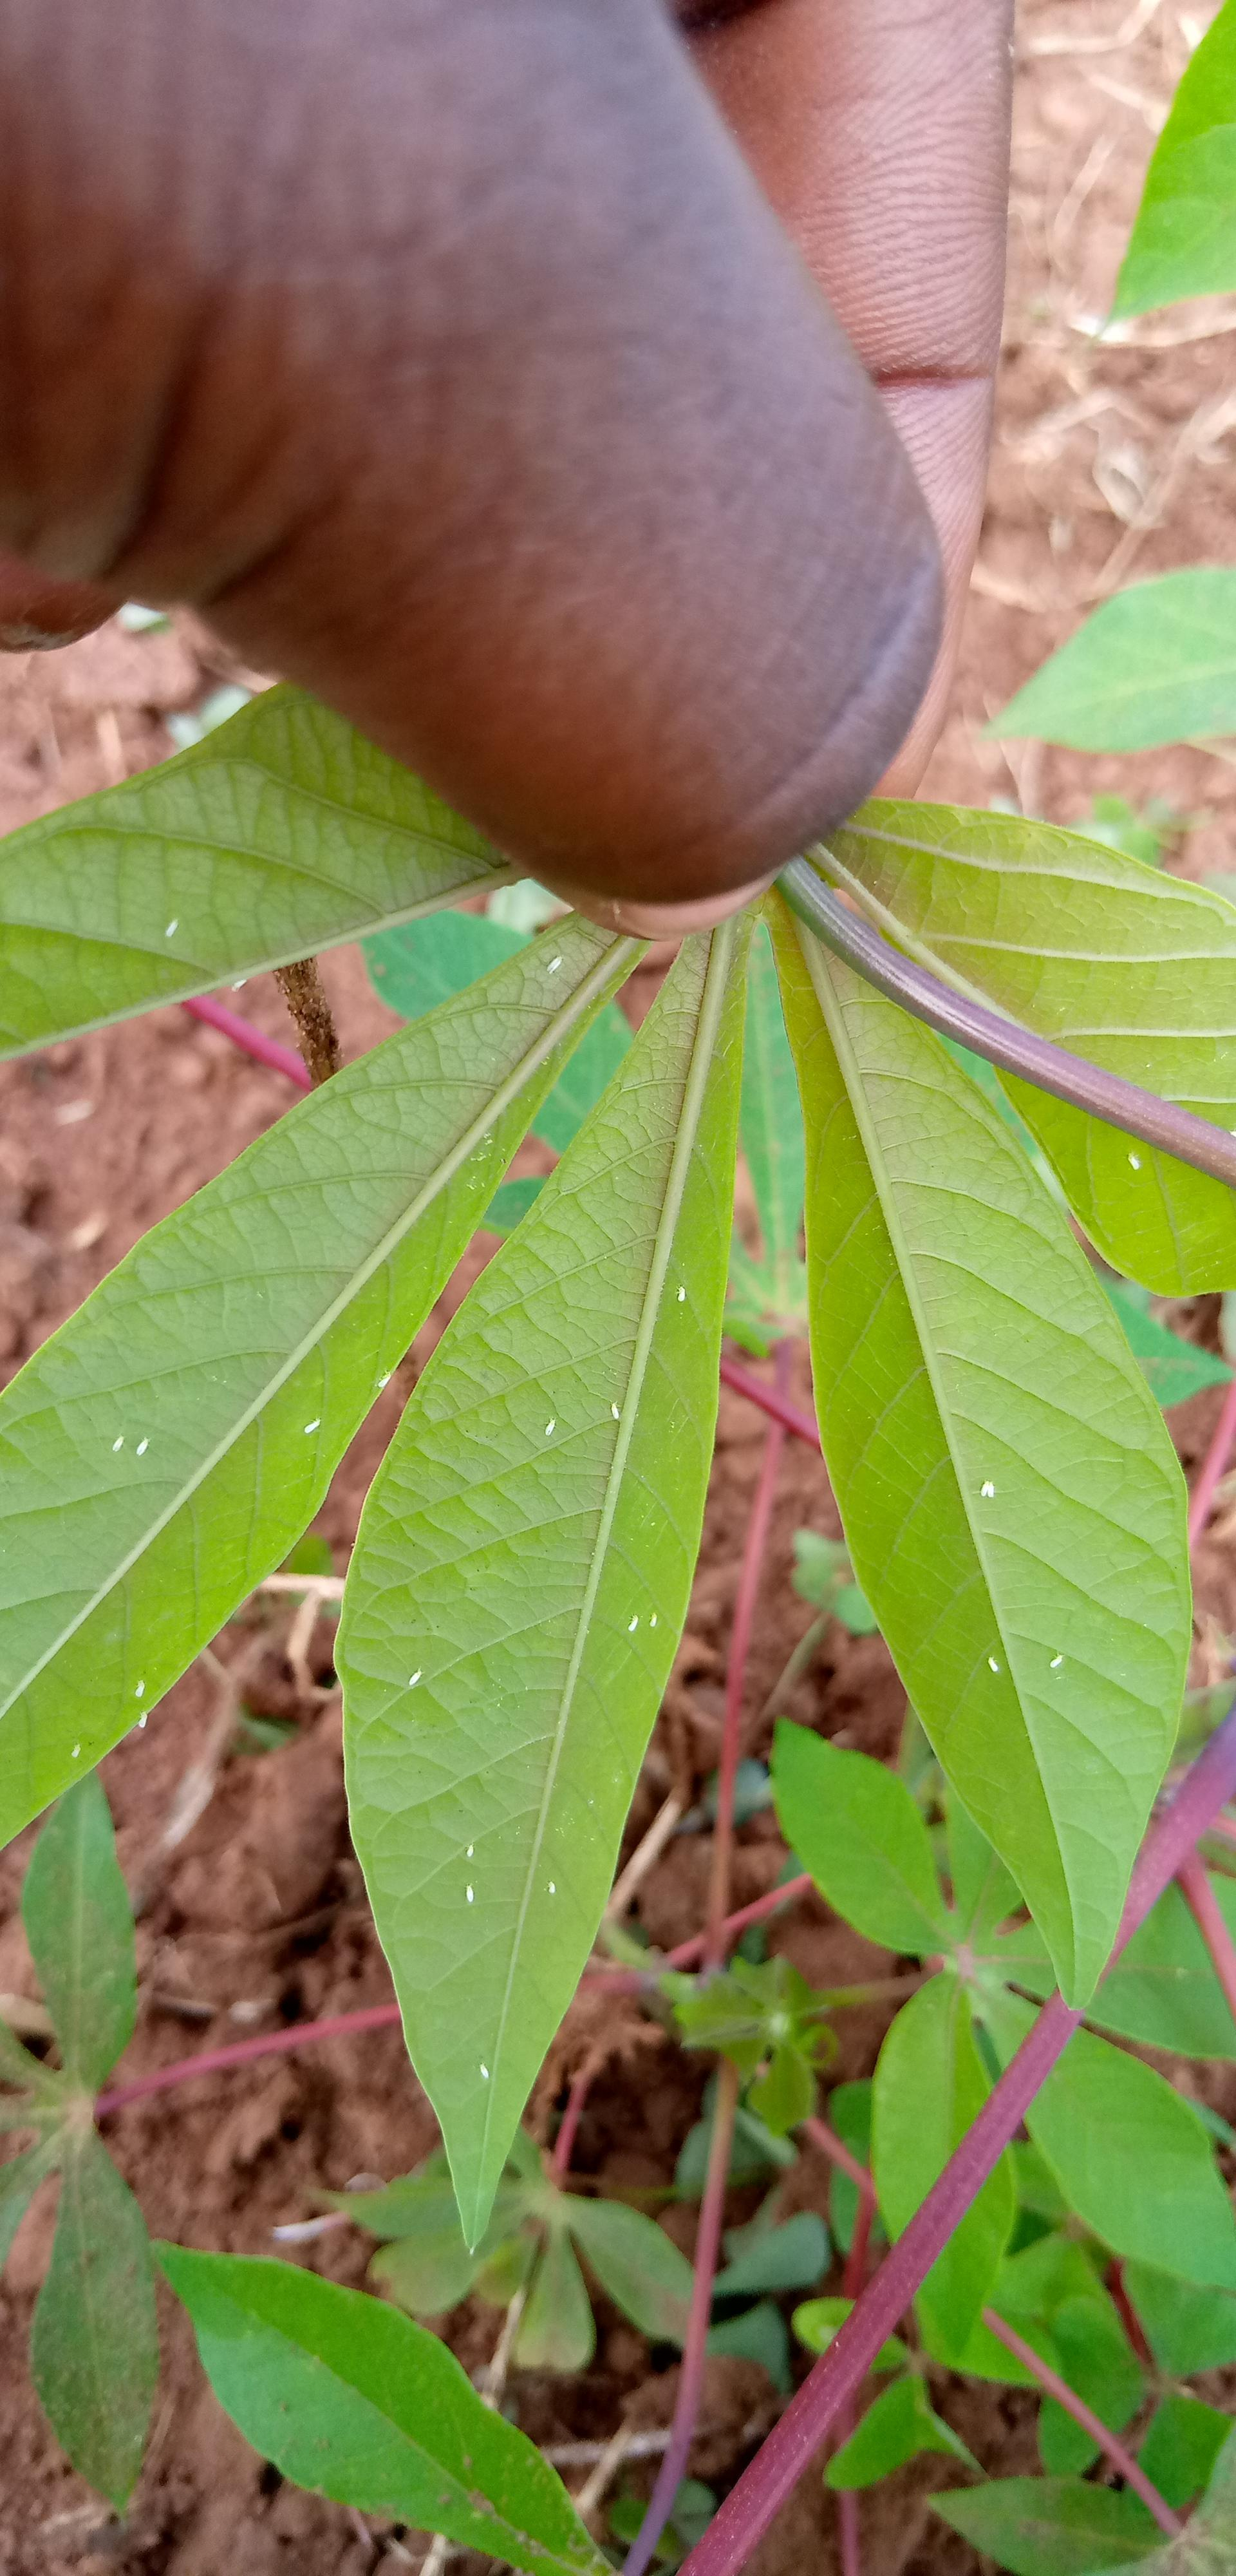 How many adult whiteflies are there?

23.